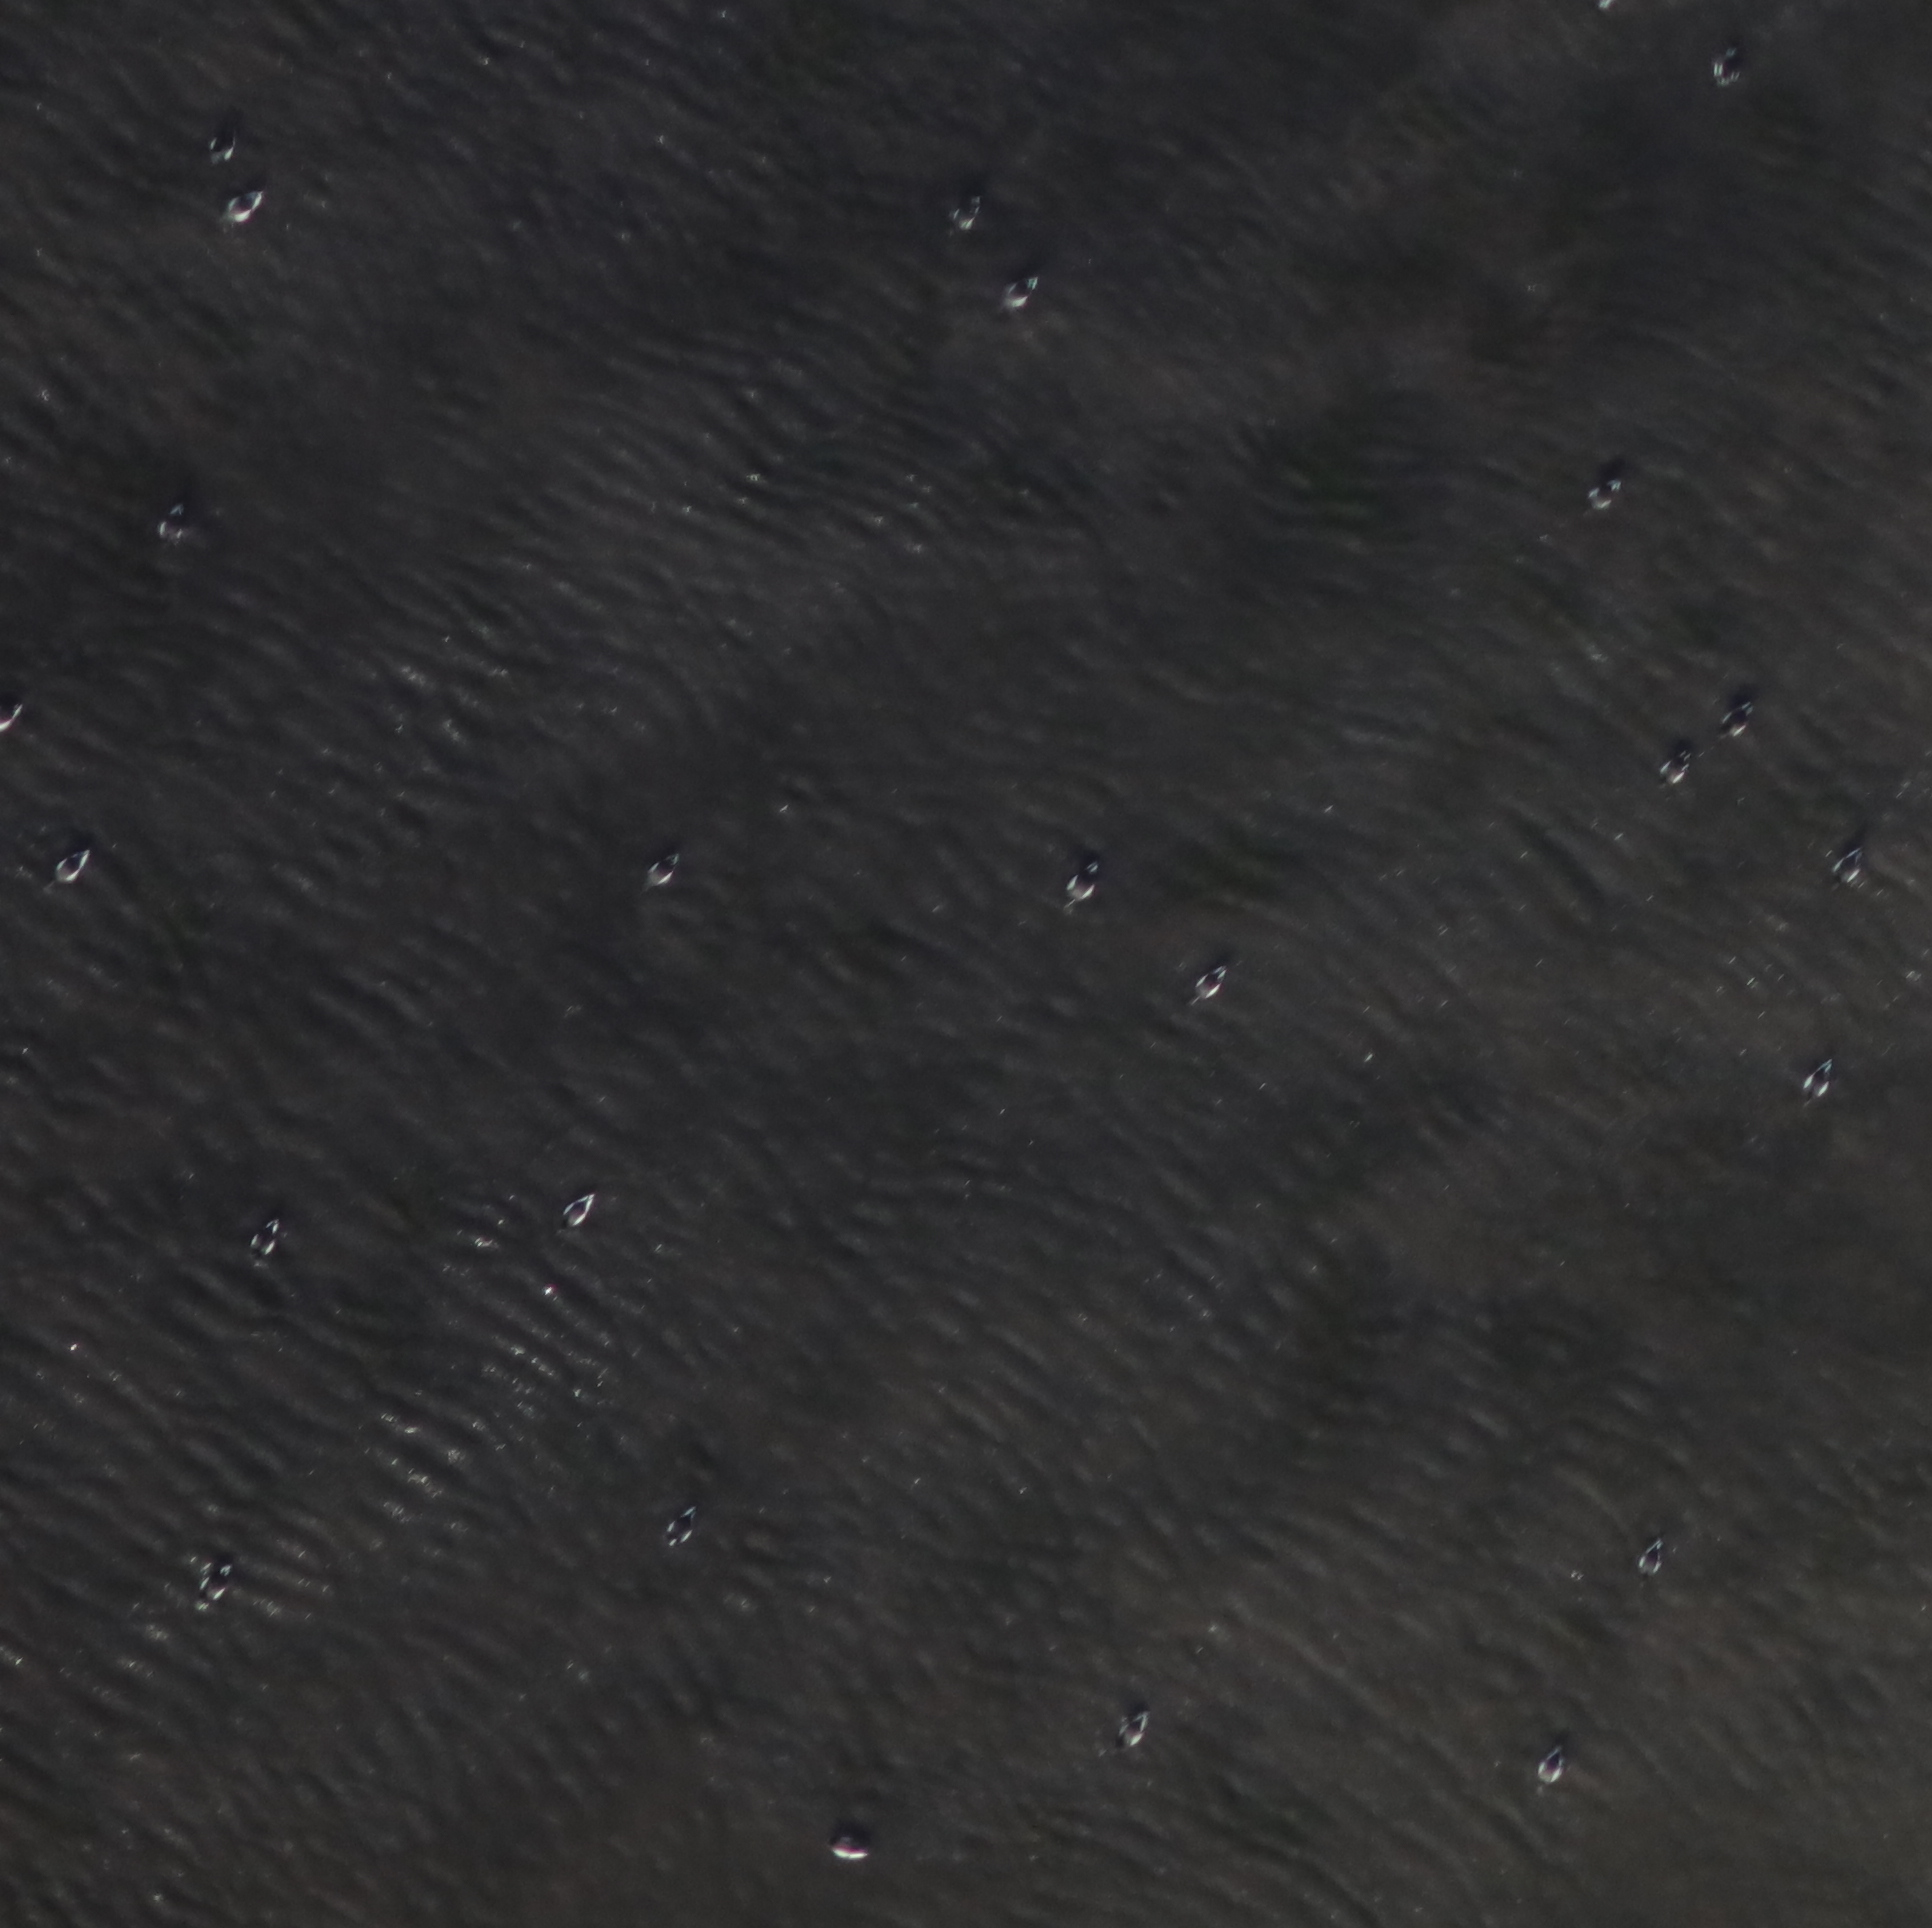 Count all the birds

23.